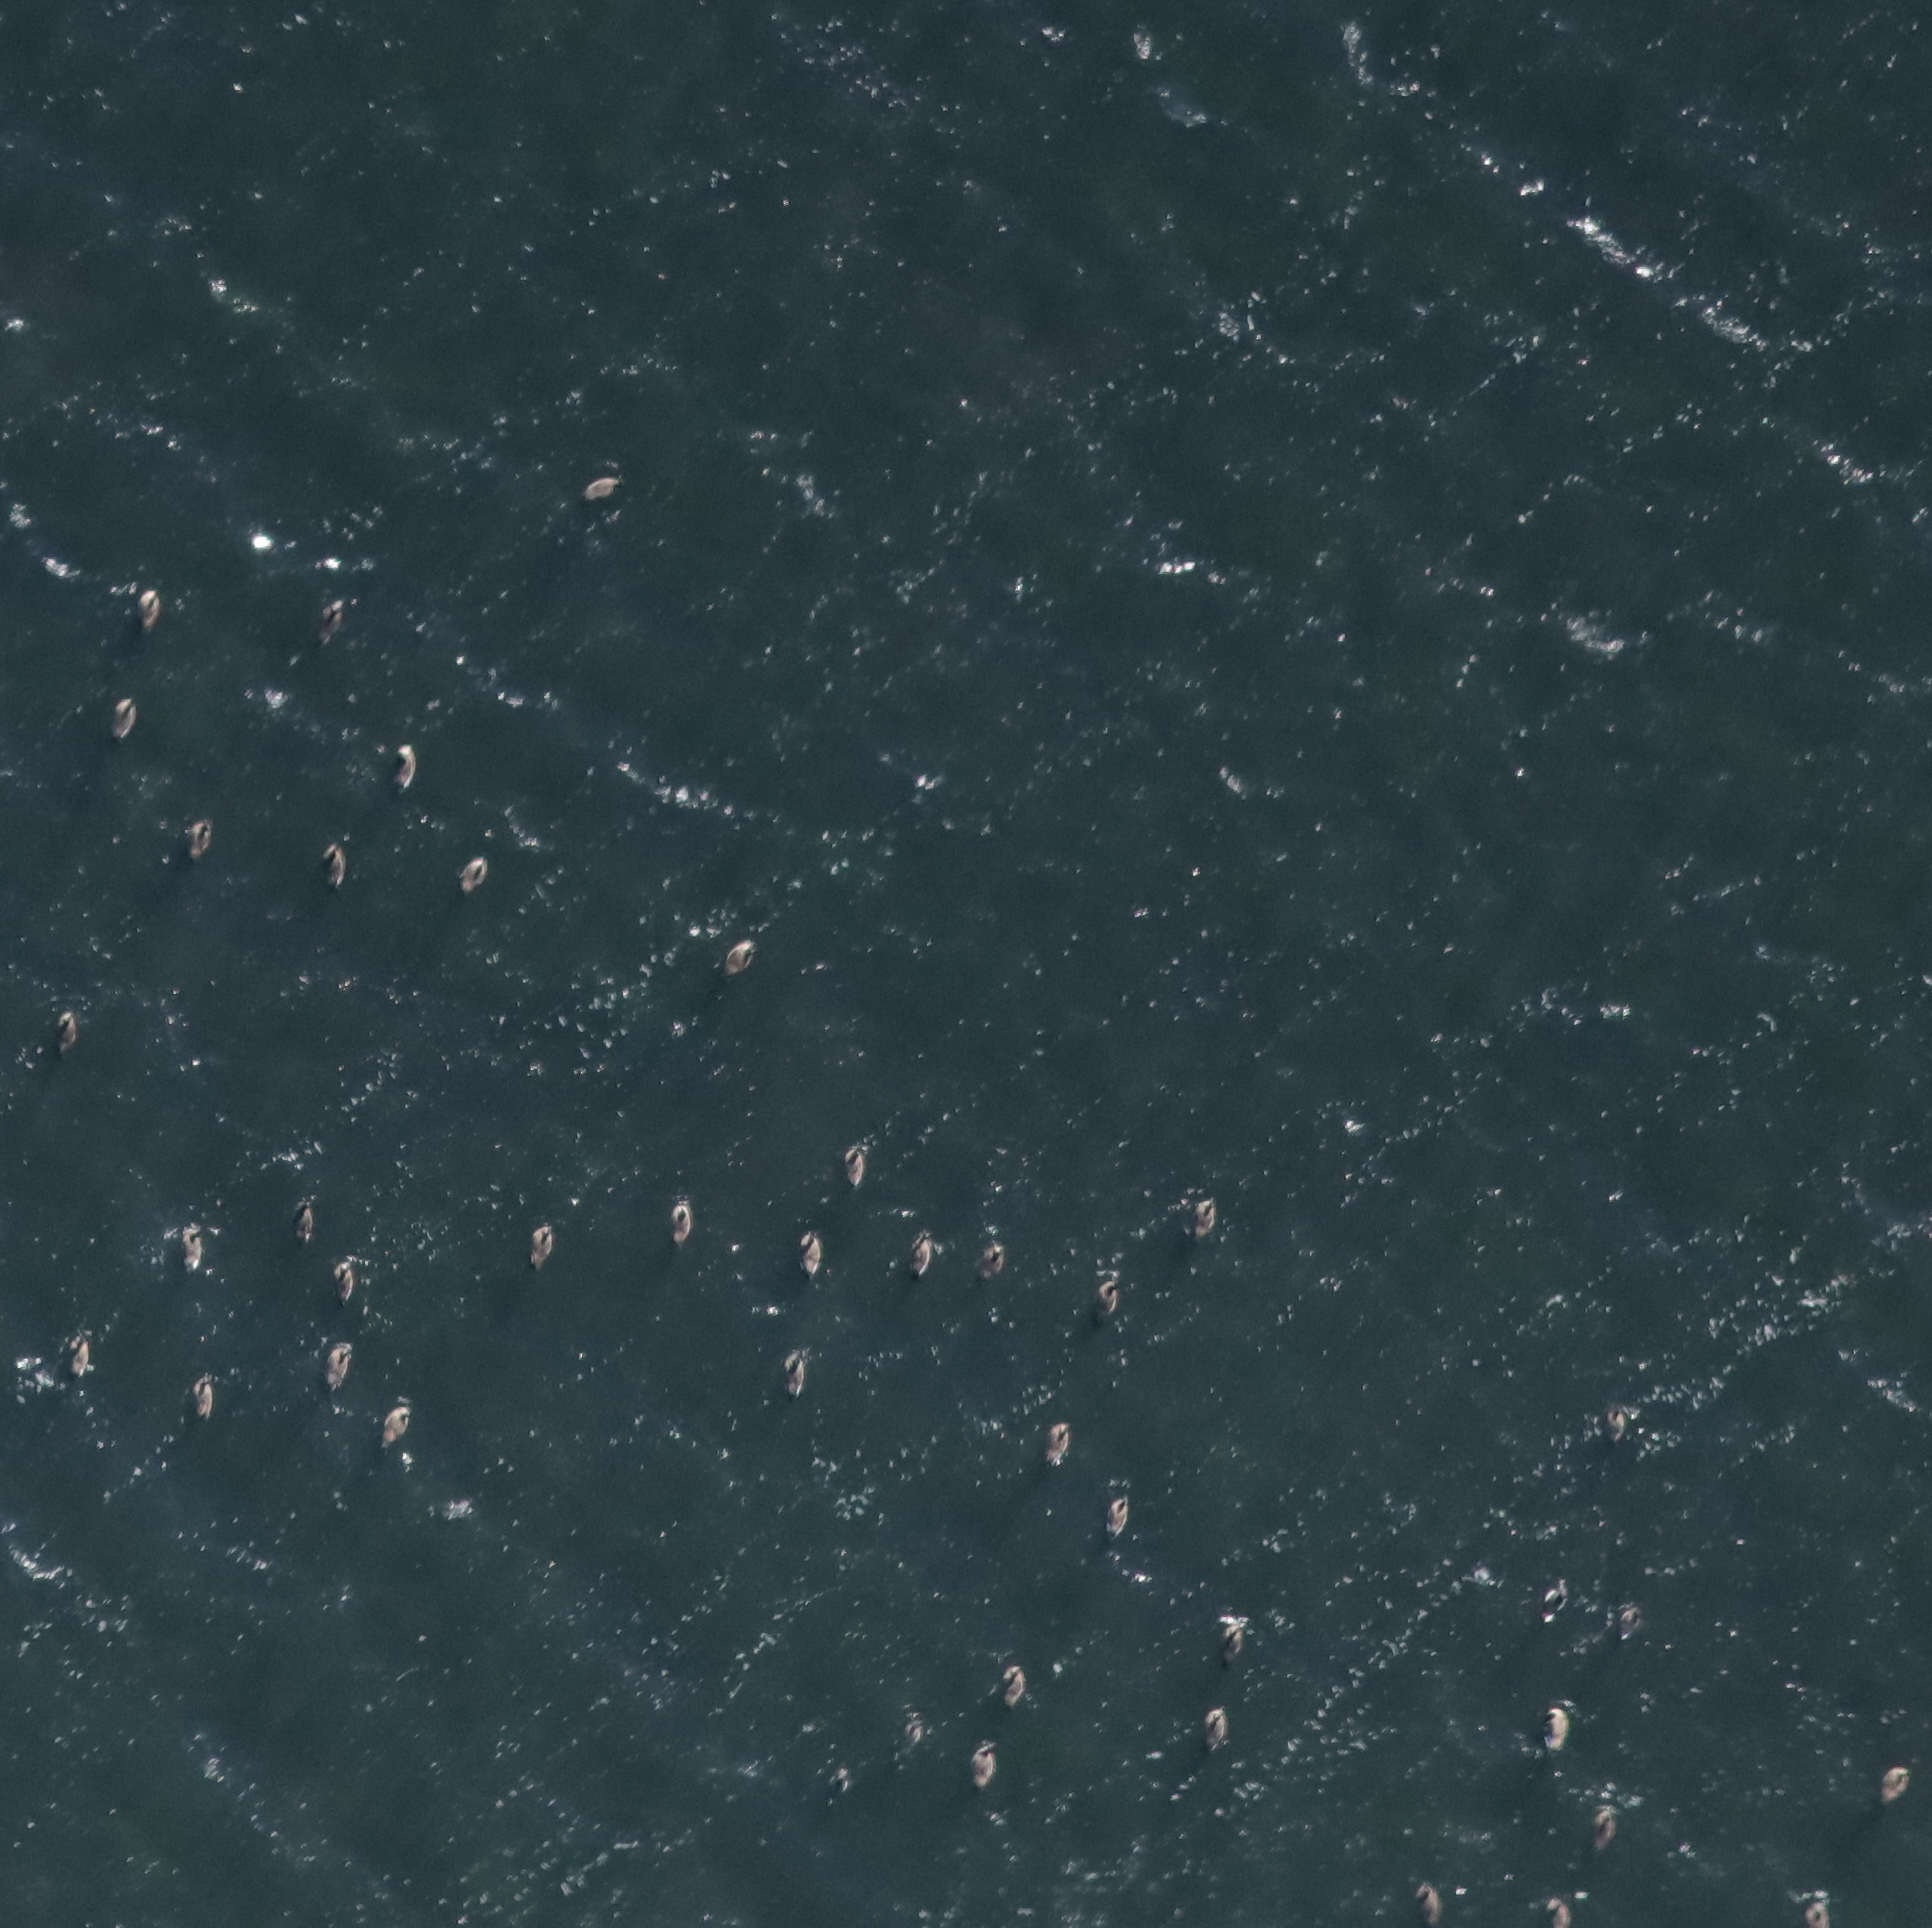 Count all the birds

43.